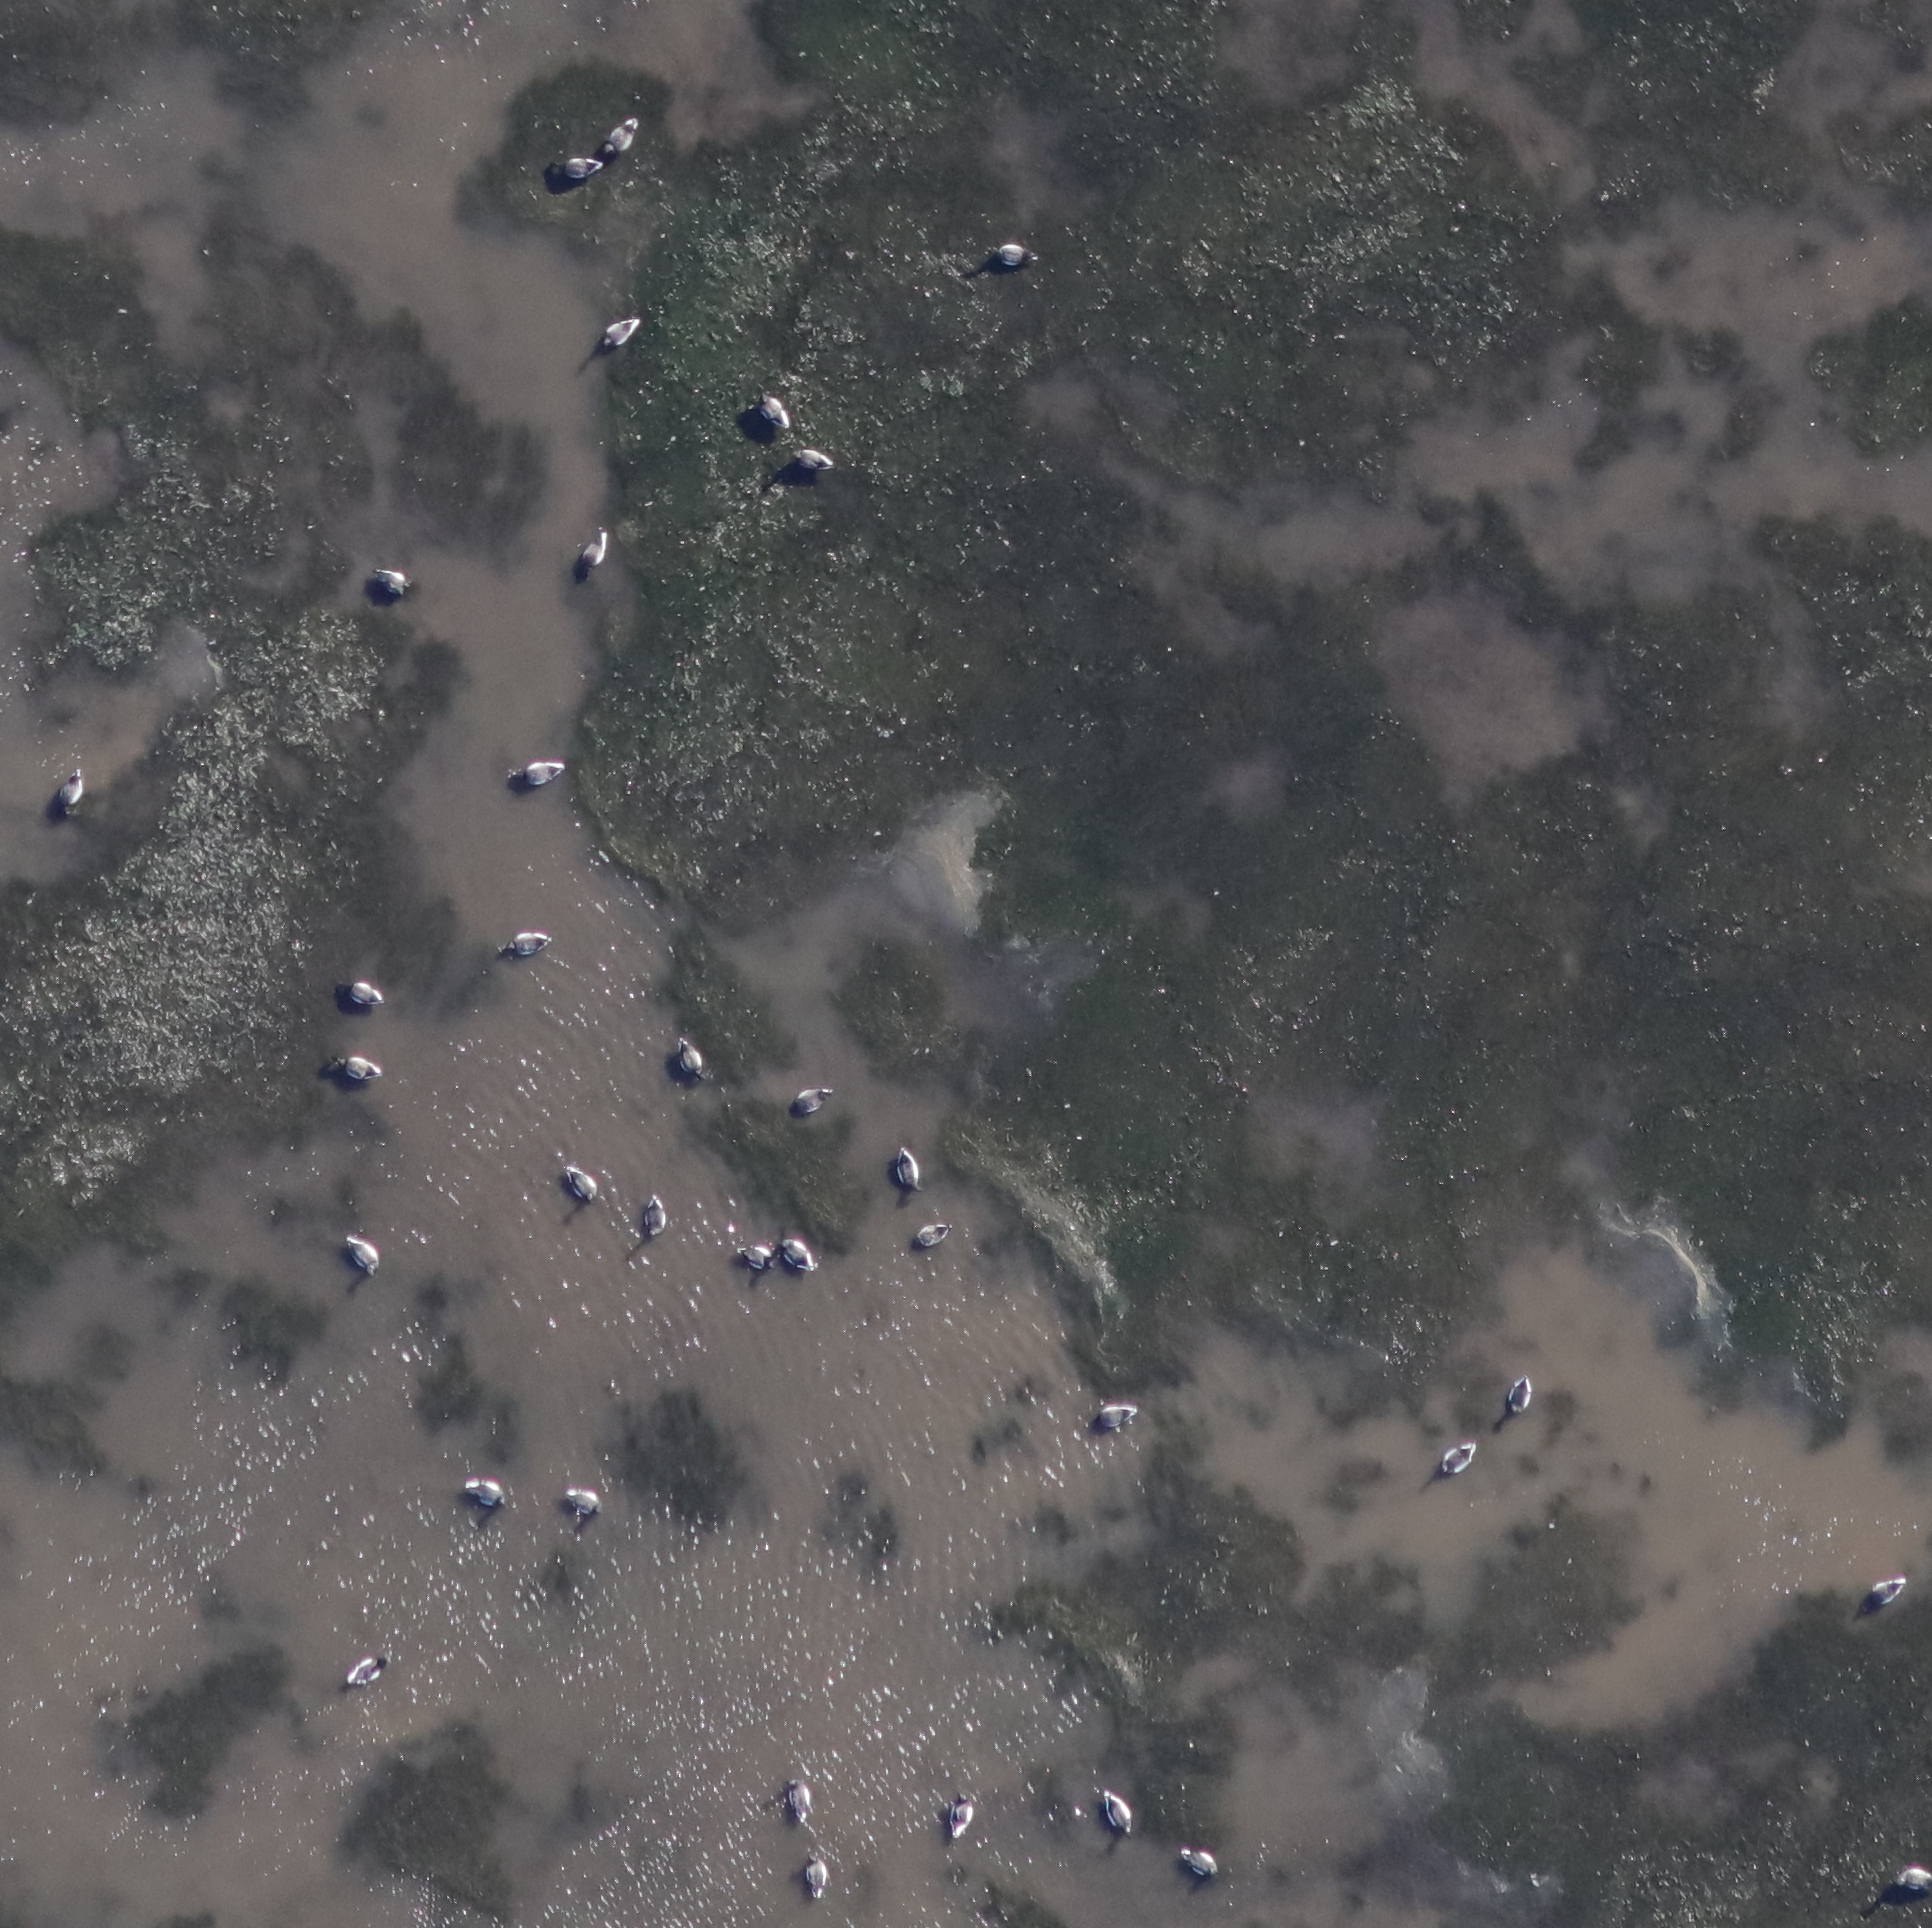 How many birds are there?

35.